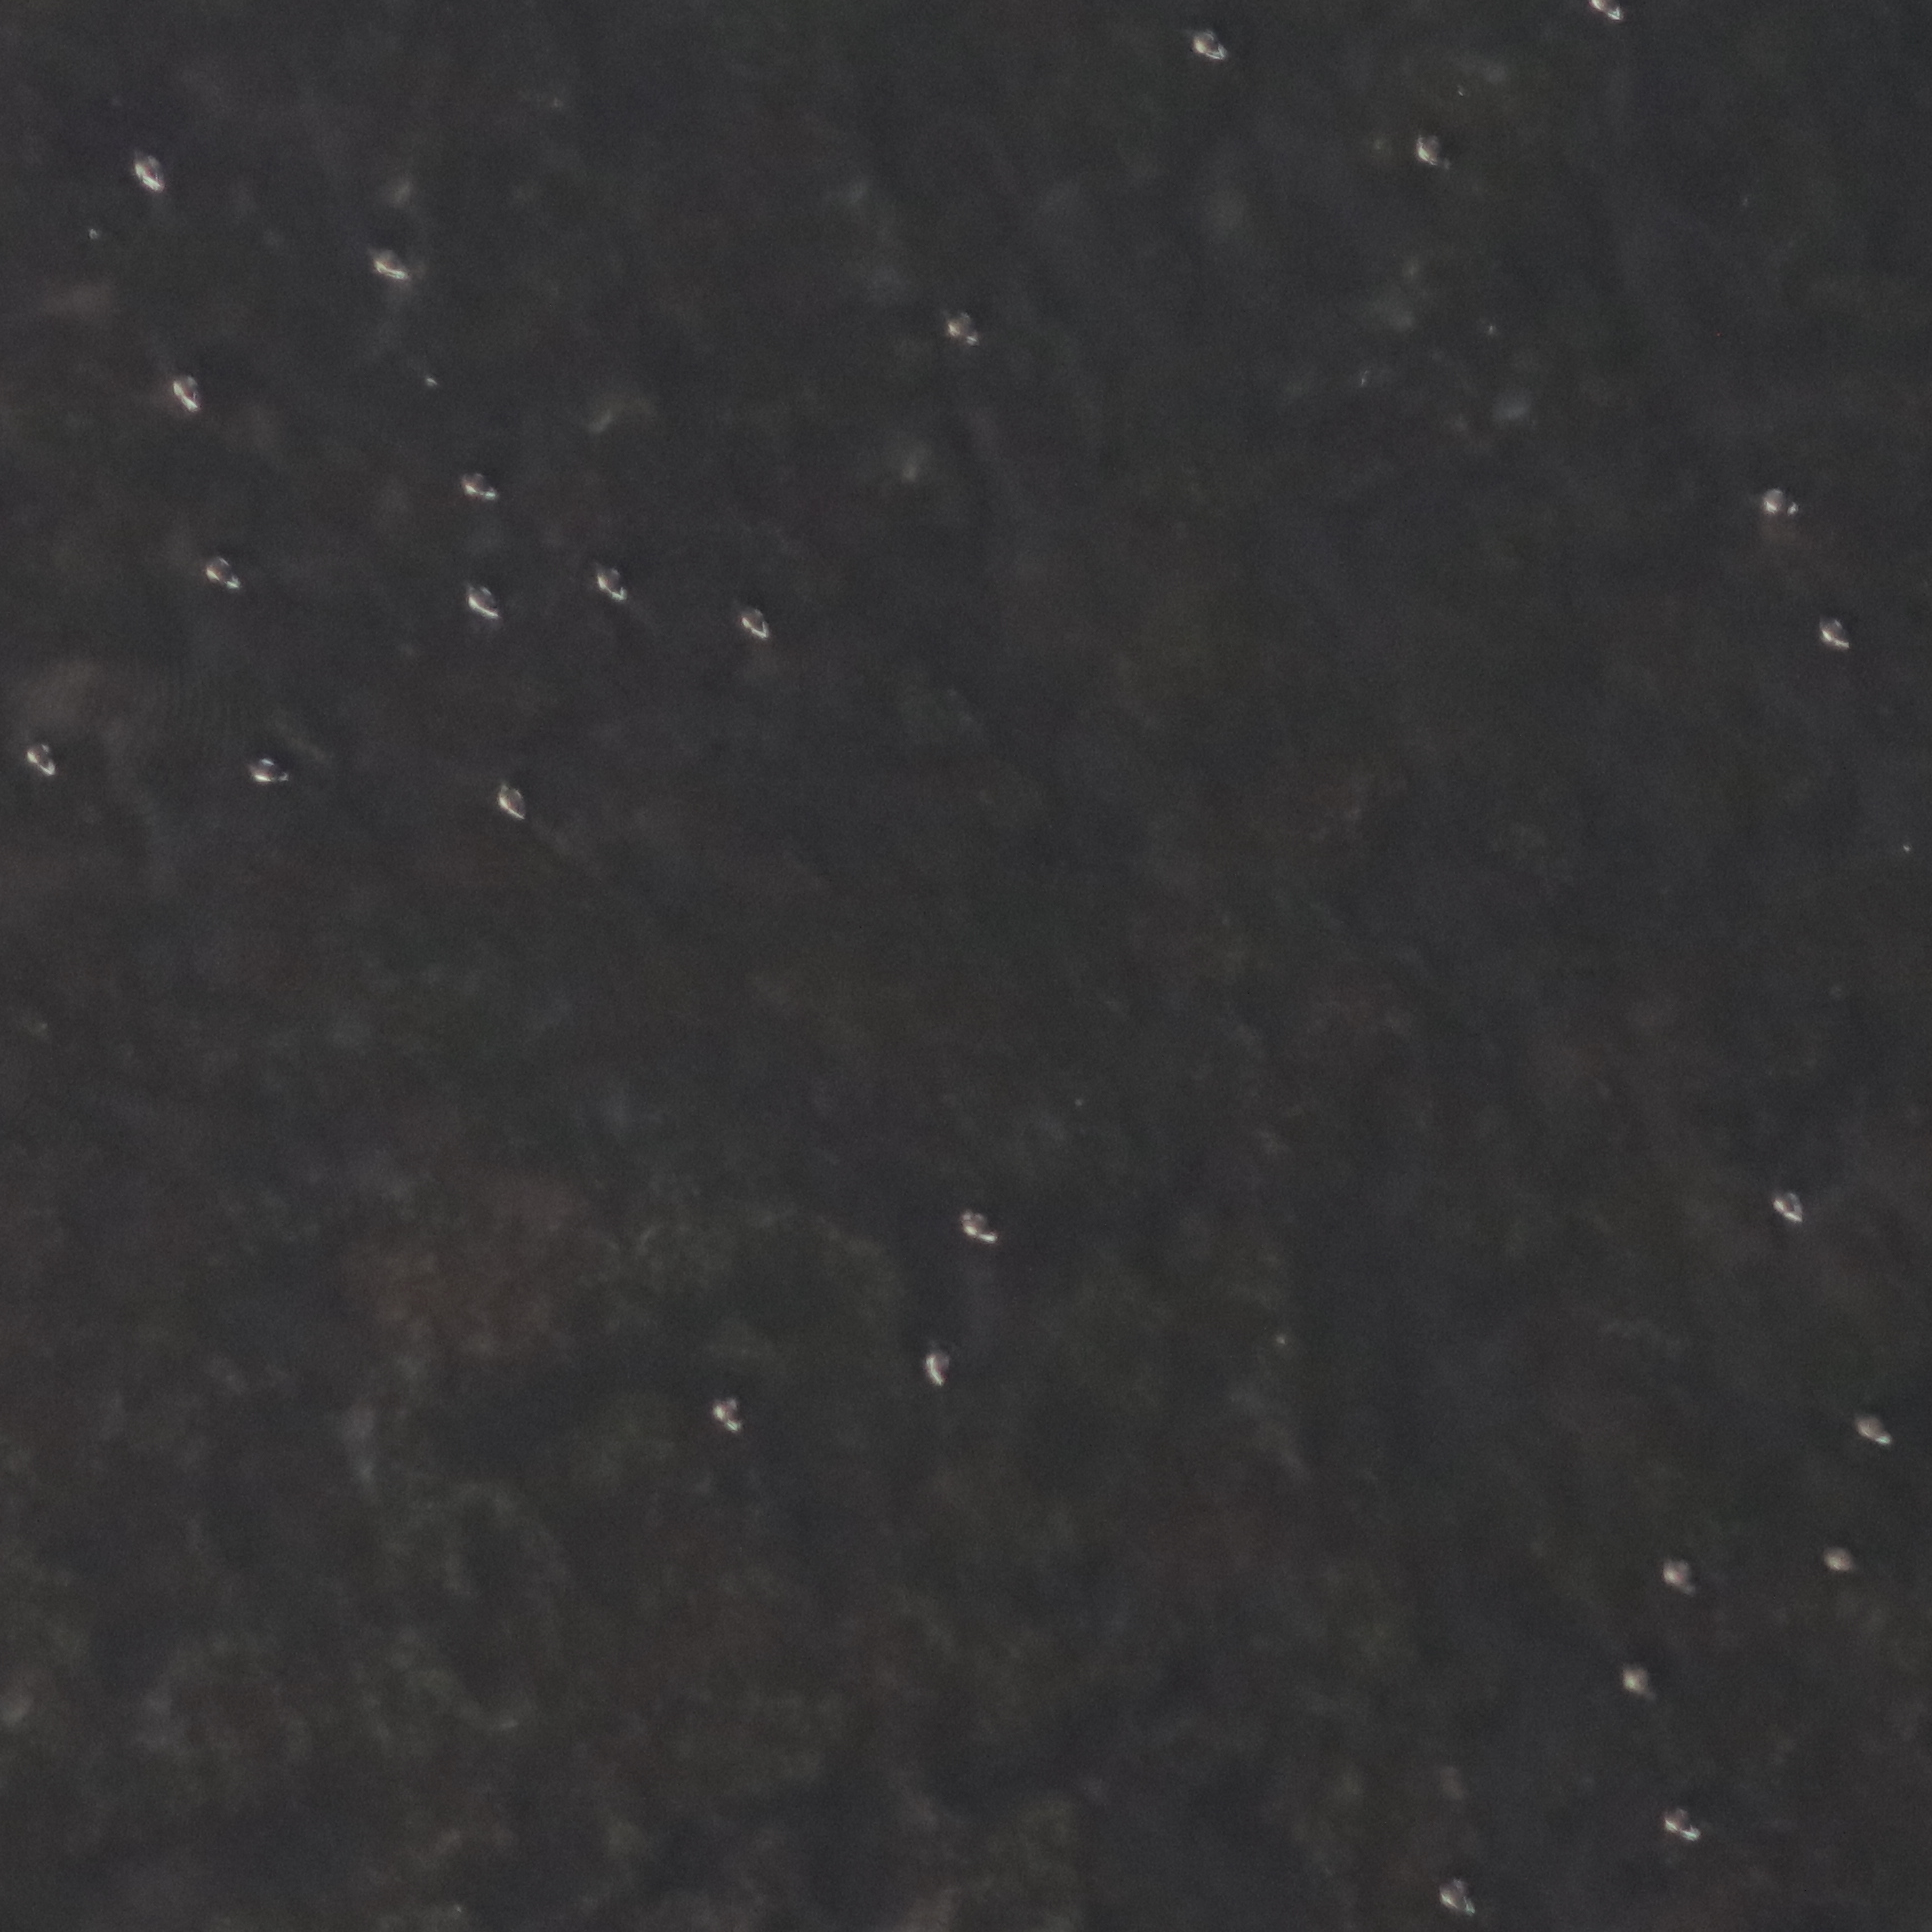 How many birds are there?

27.